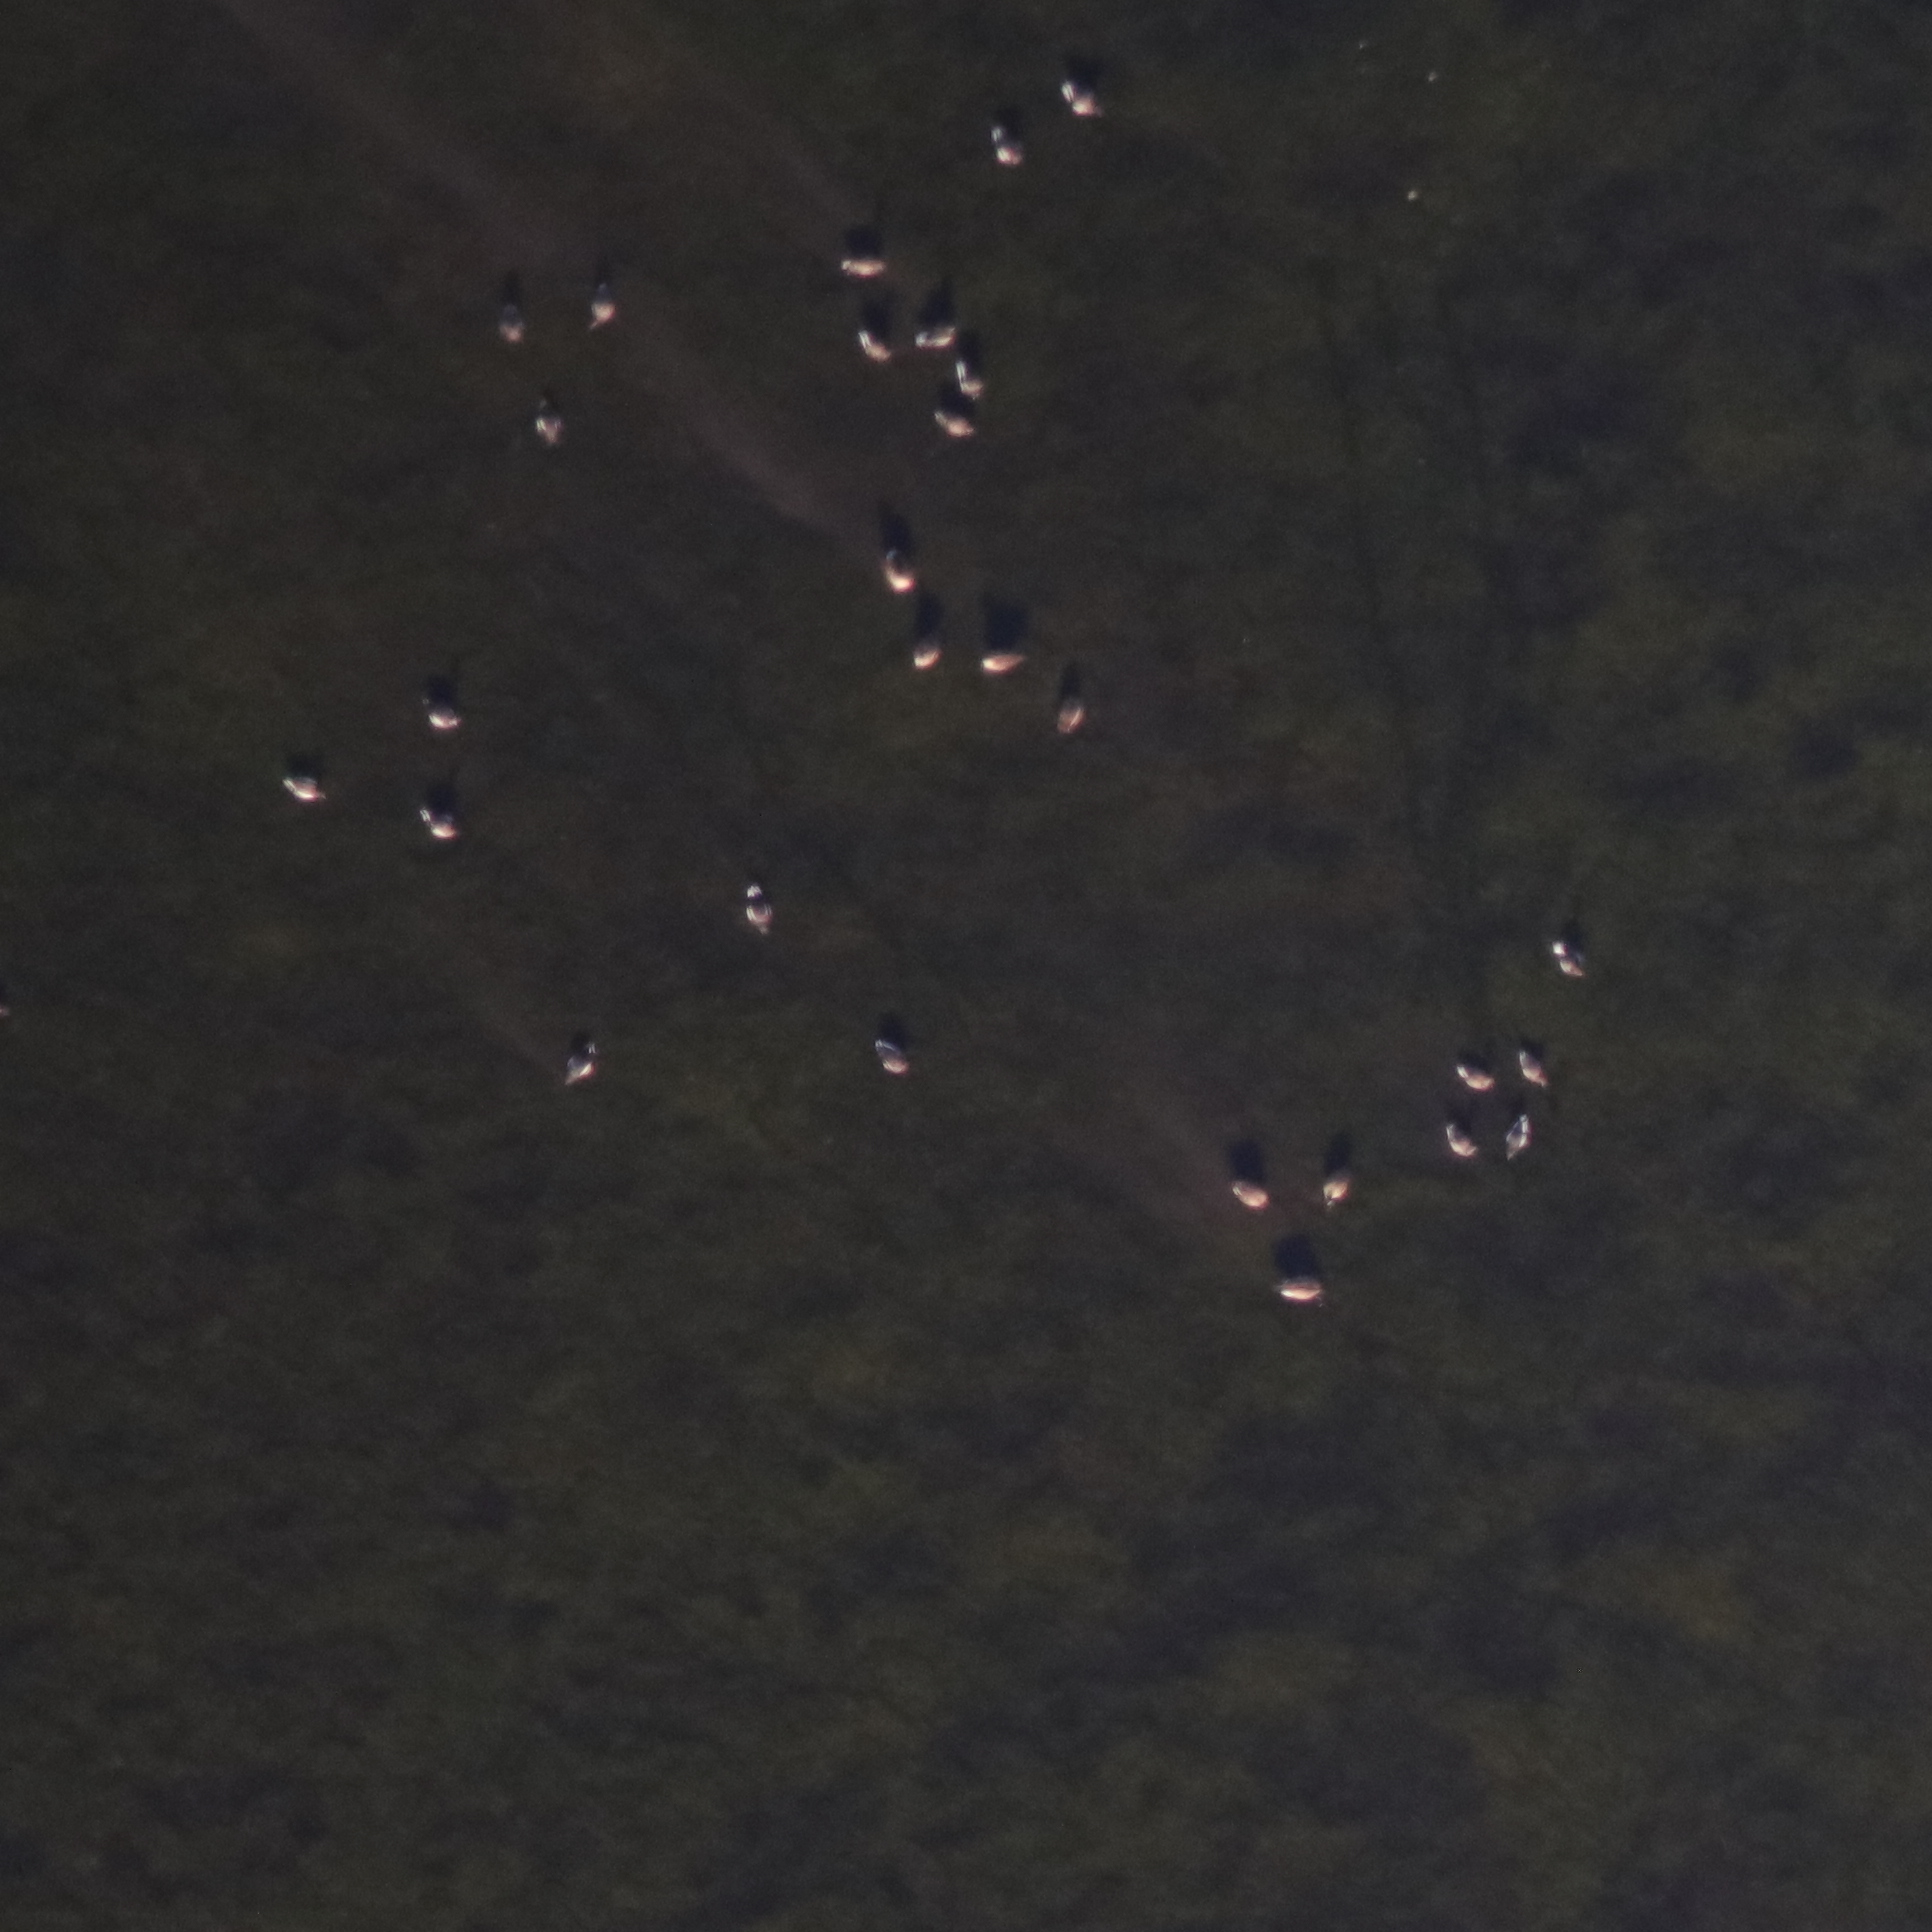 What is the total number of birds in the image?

28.